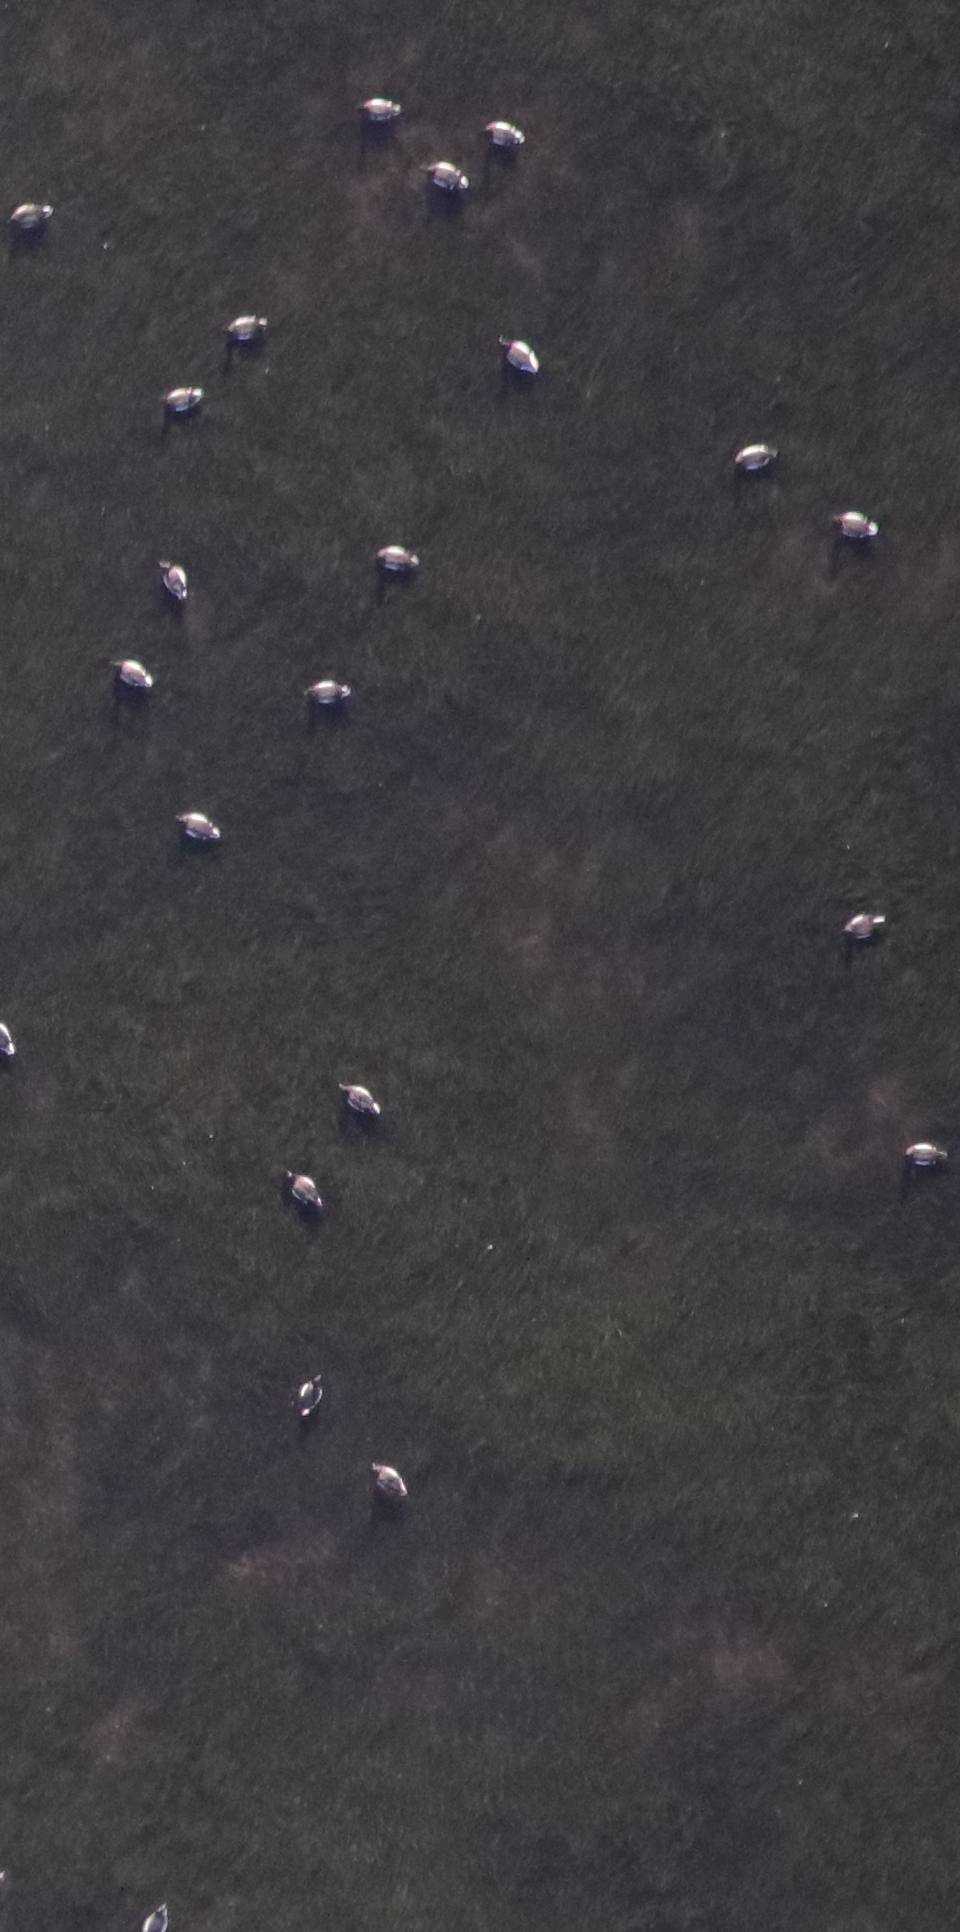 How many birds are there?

22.